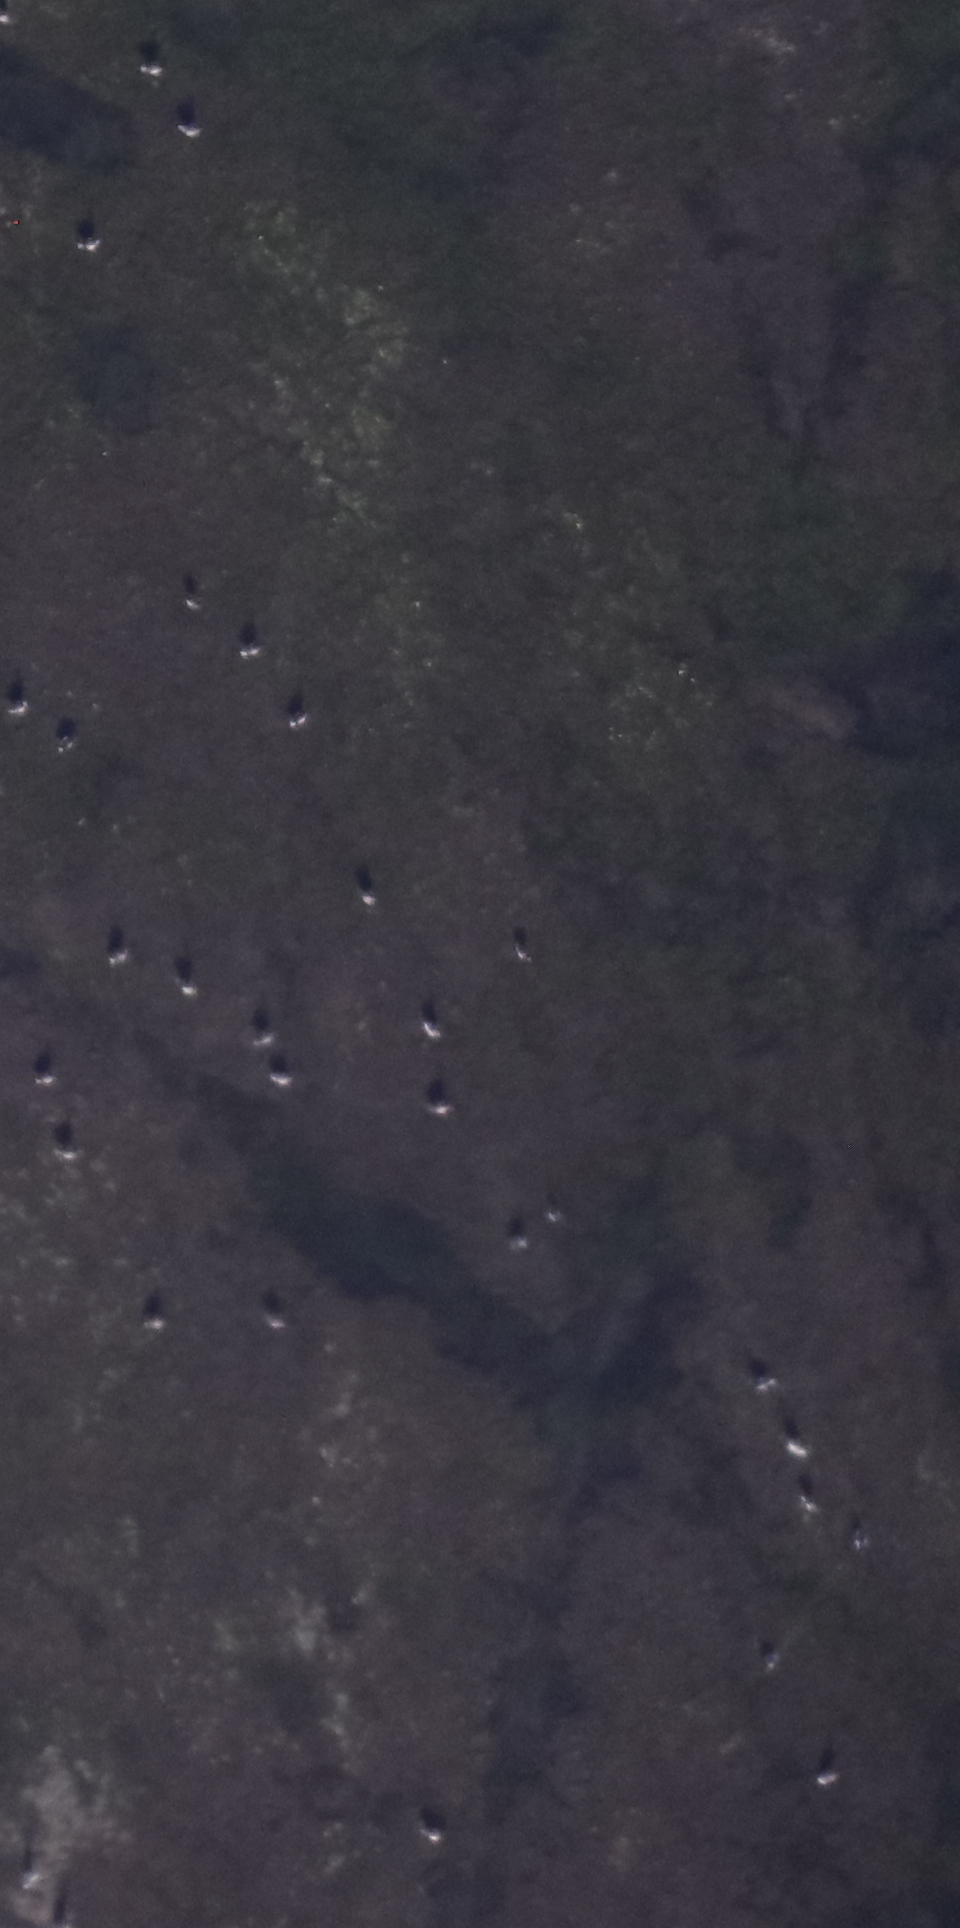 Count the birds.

31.